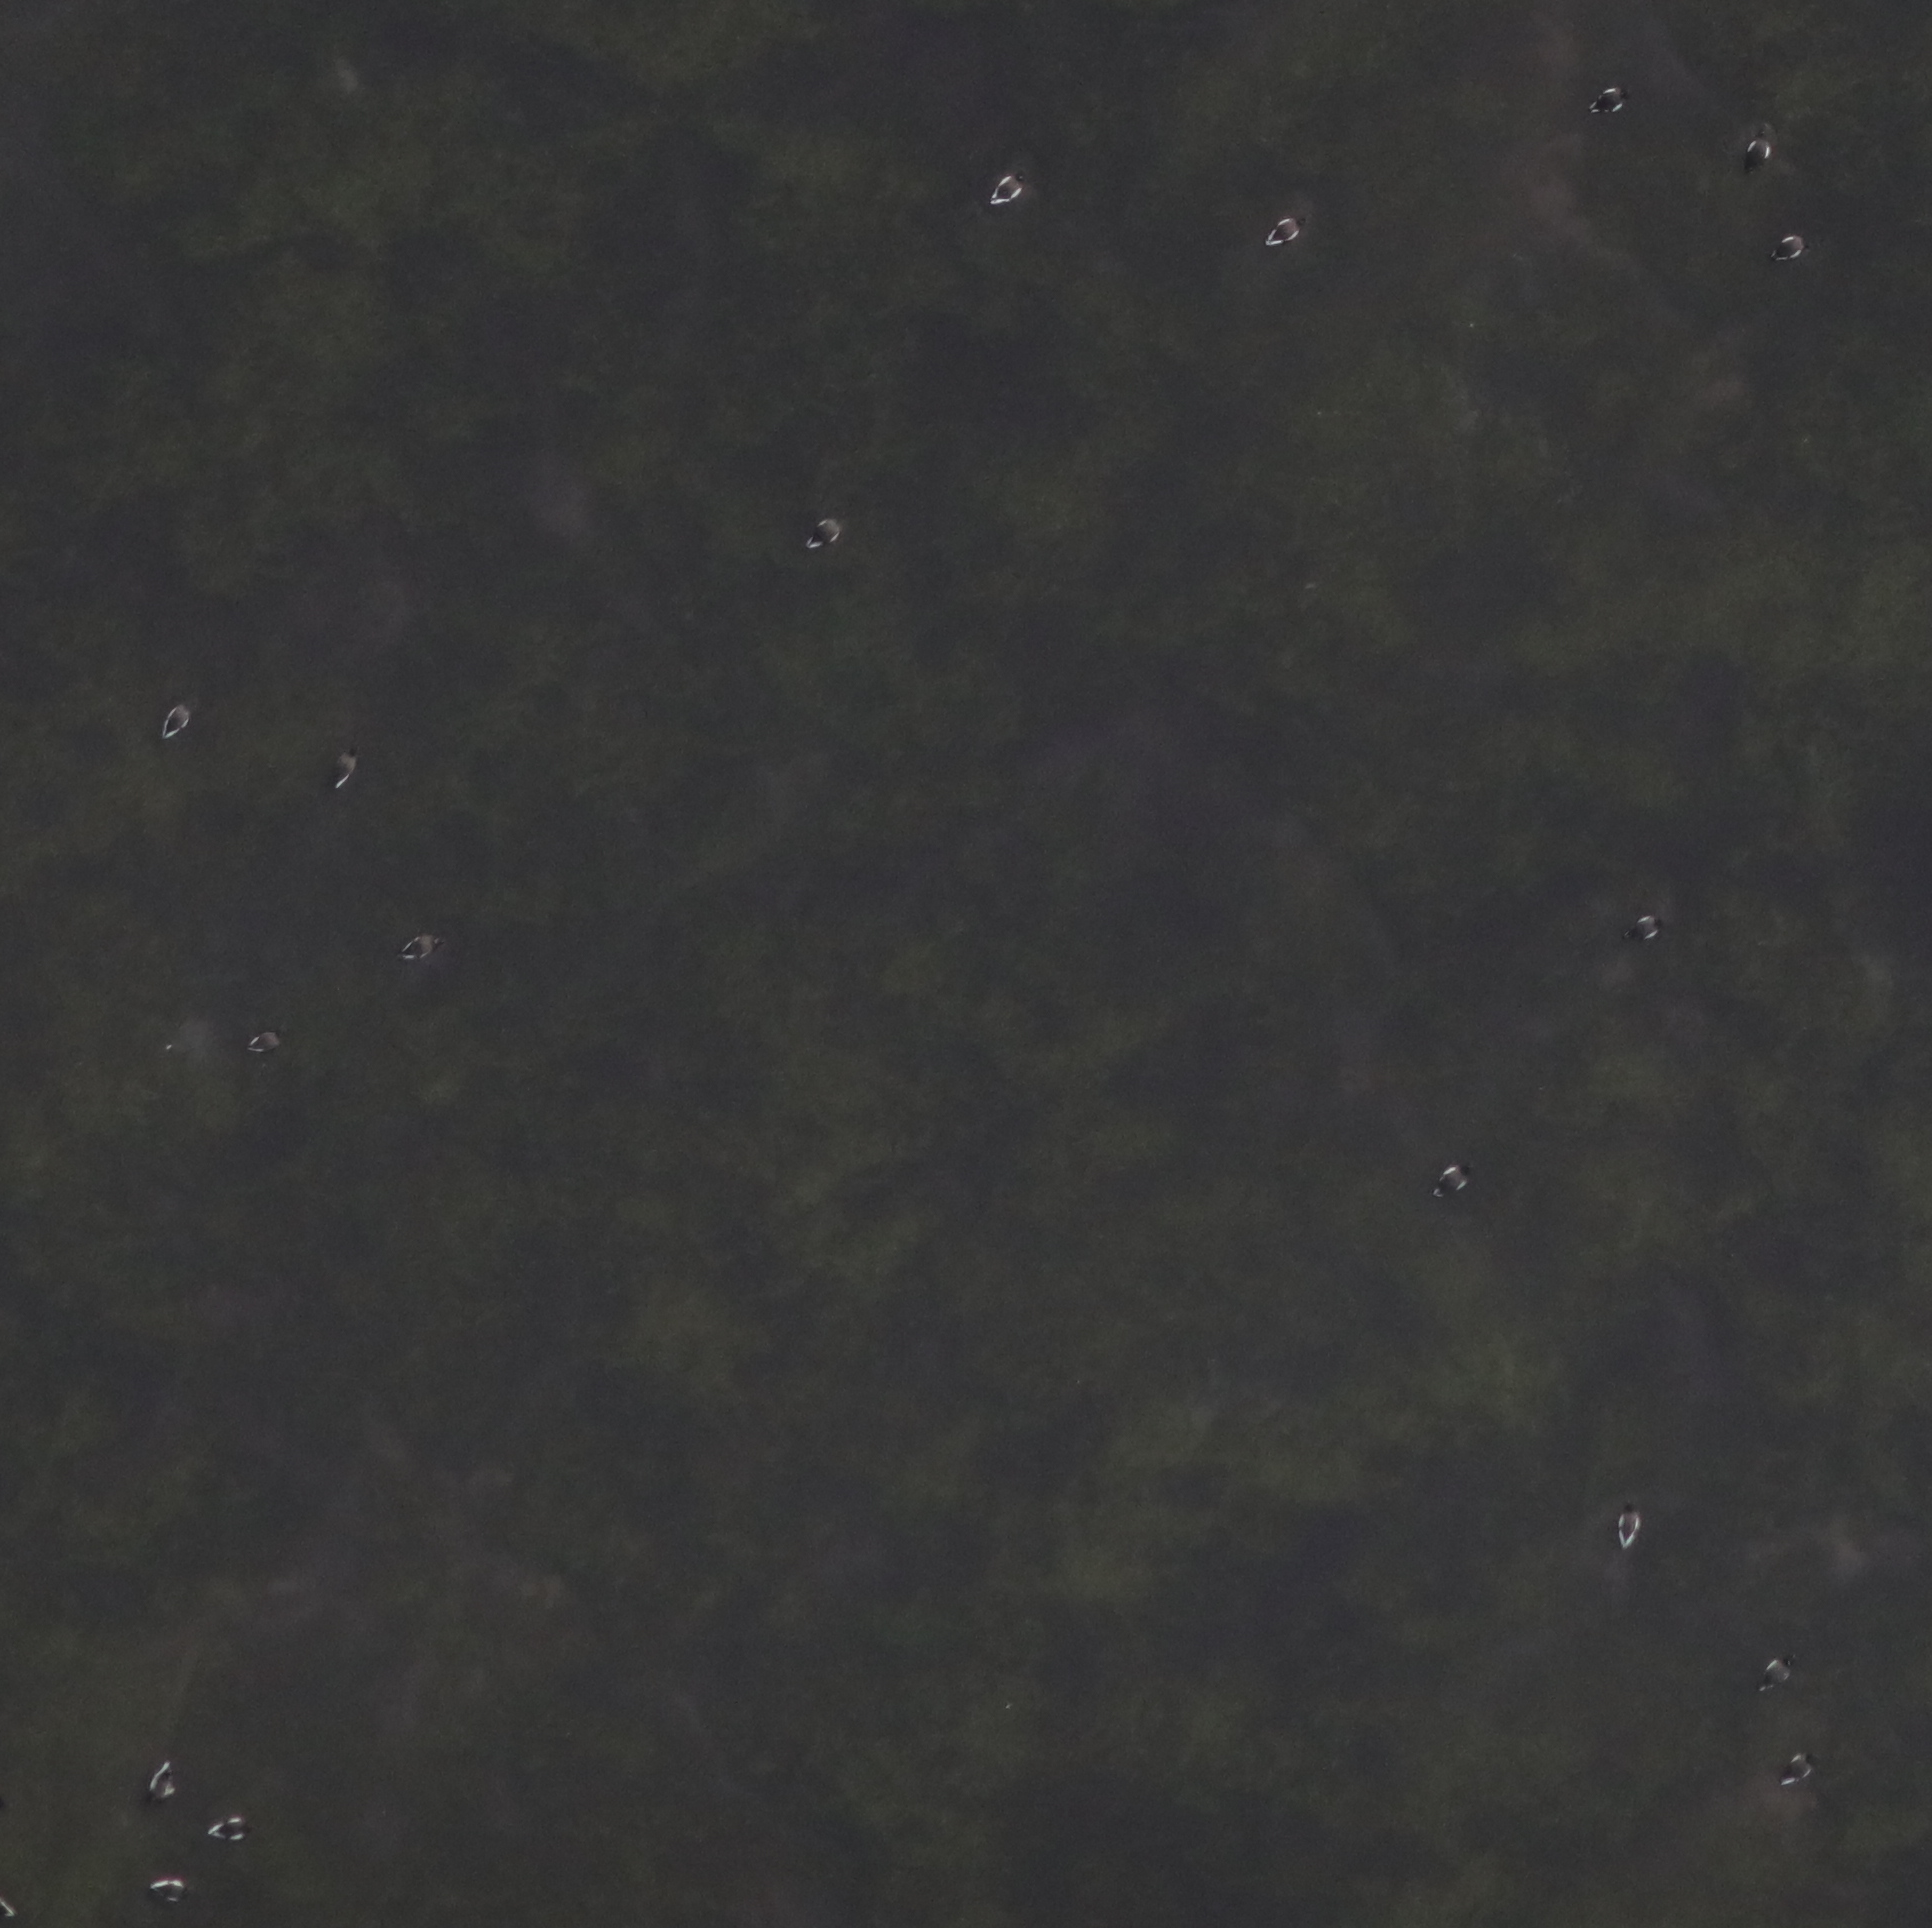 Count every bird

18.